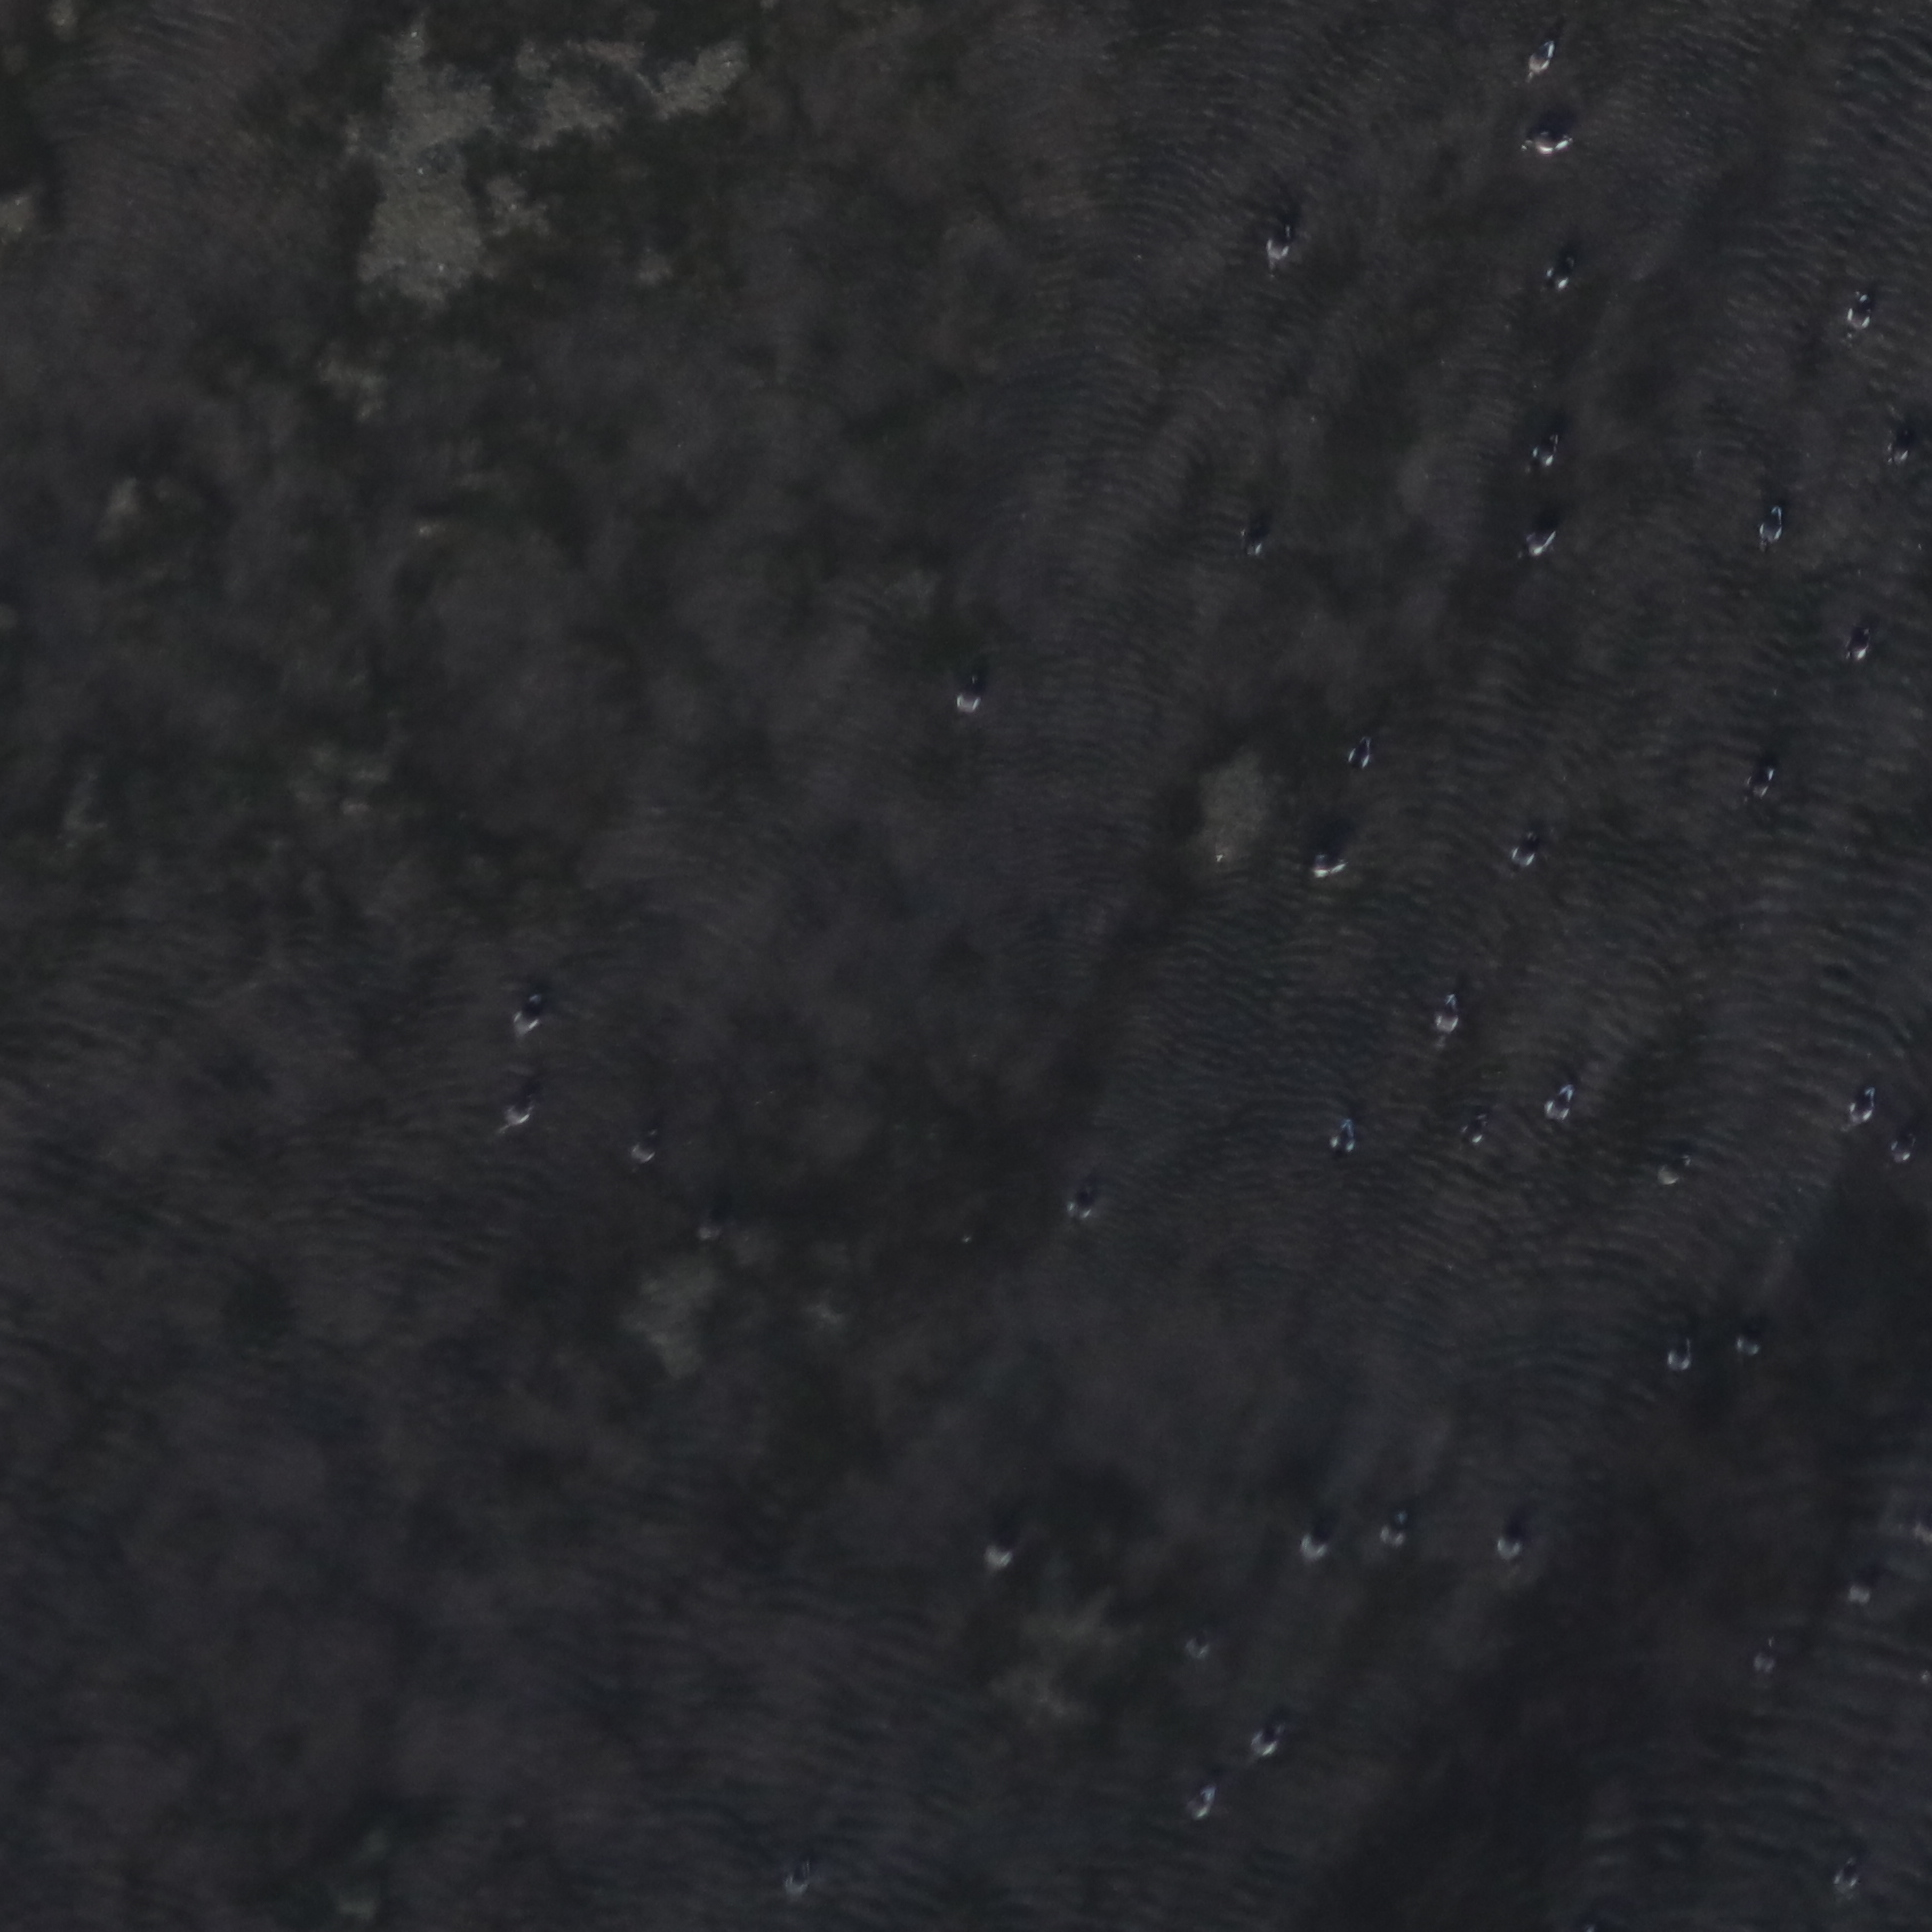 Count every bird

41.